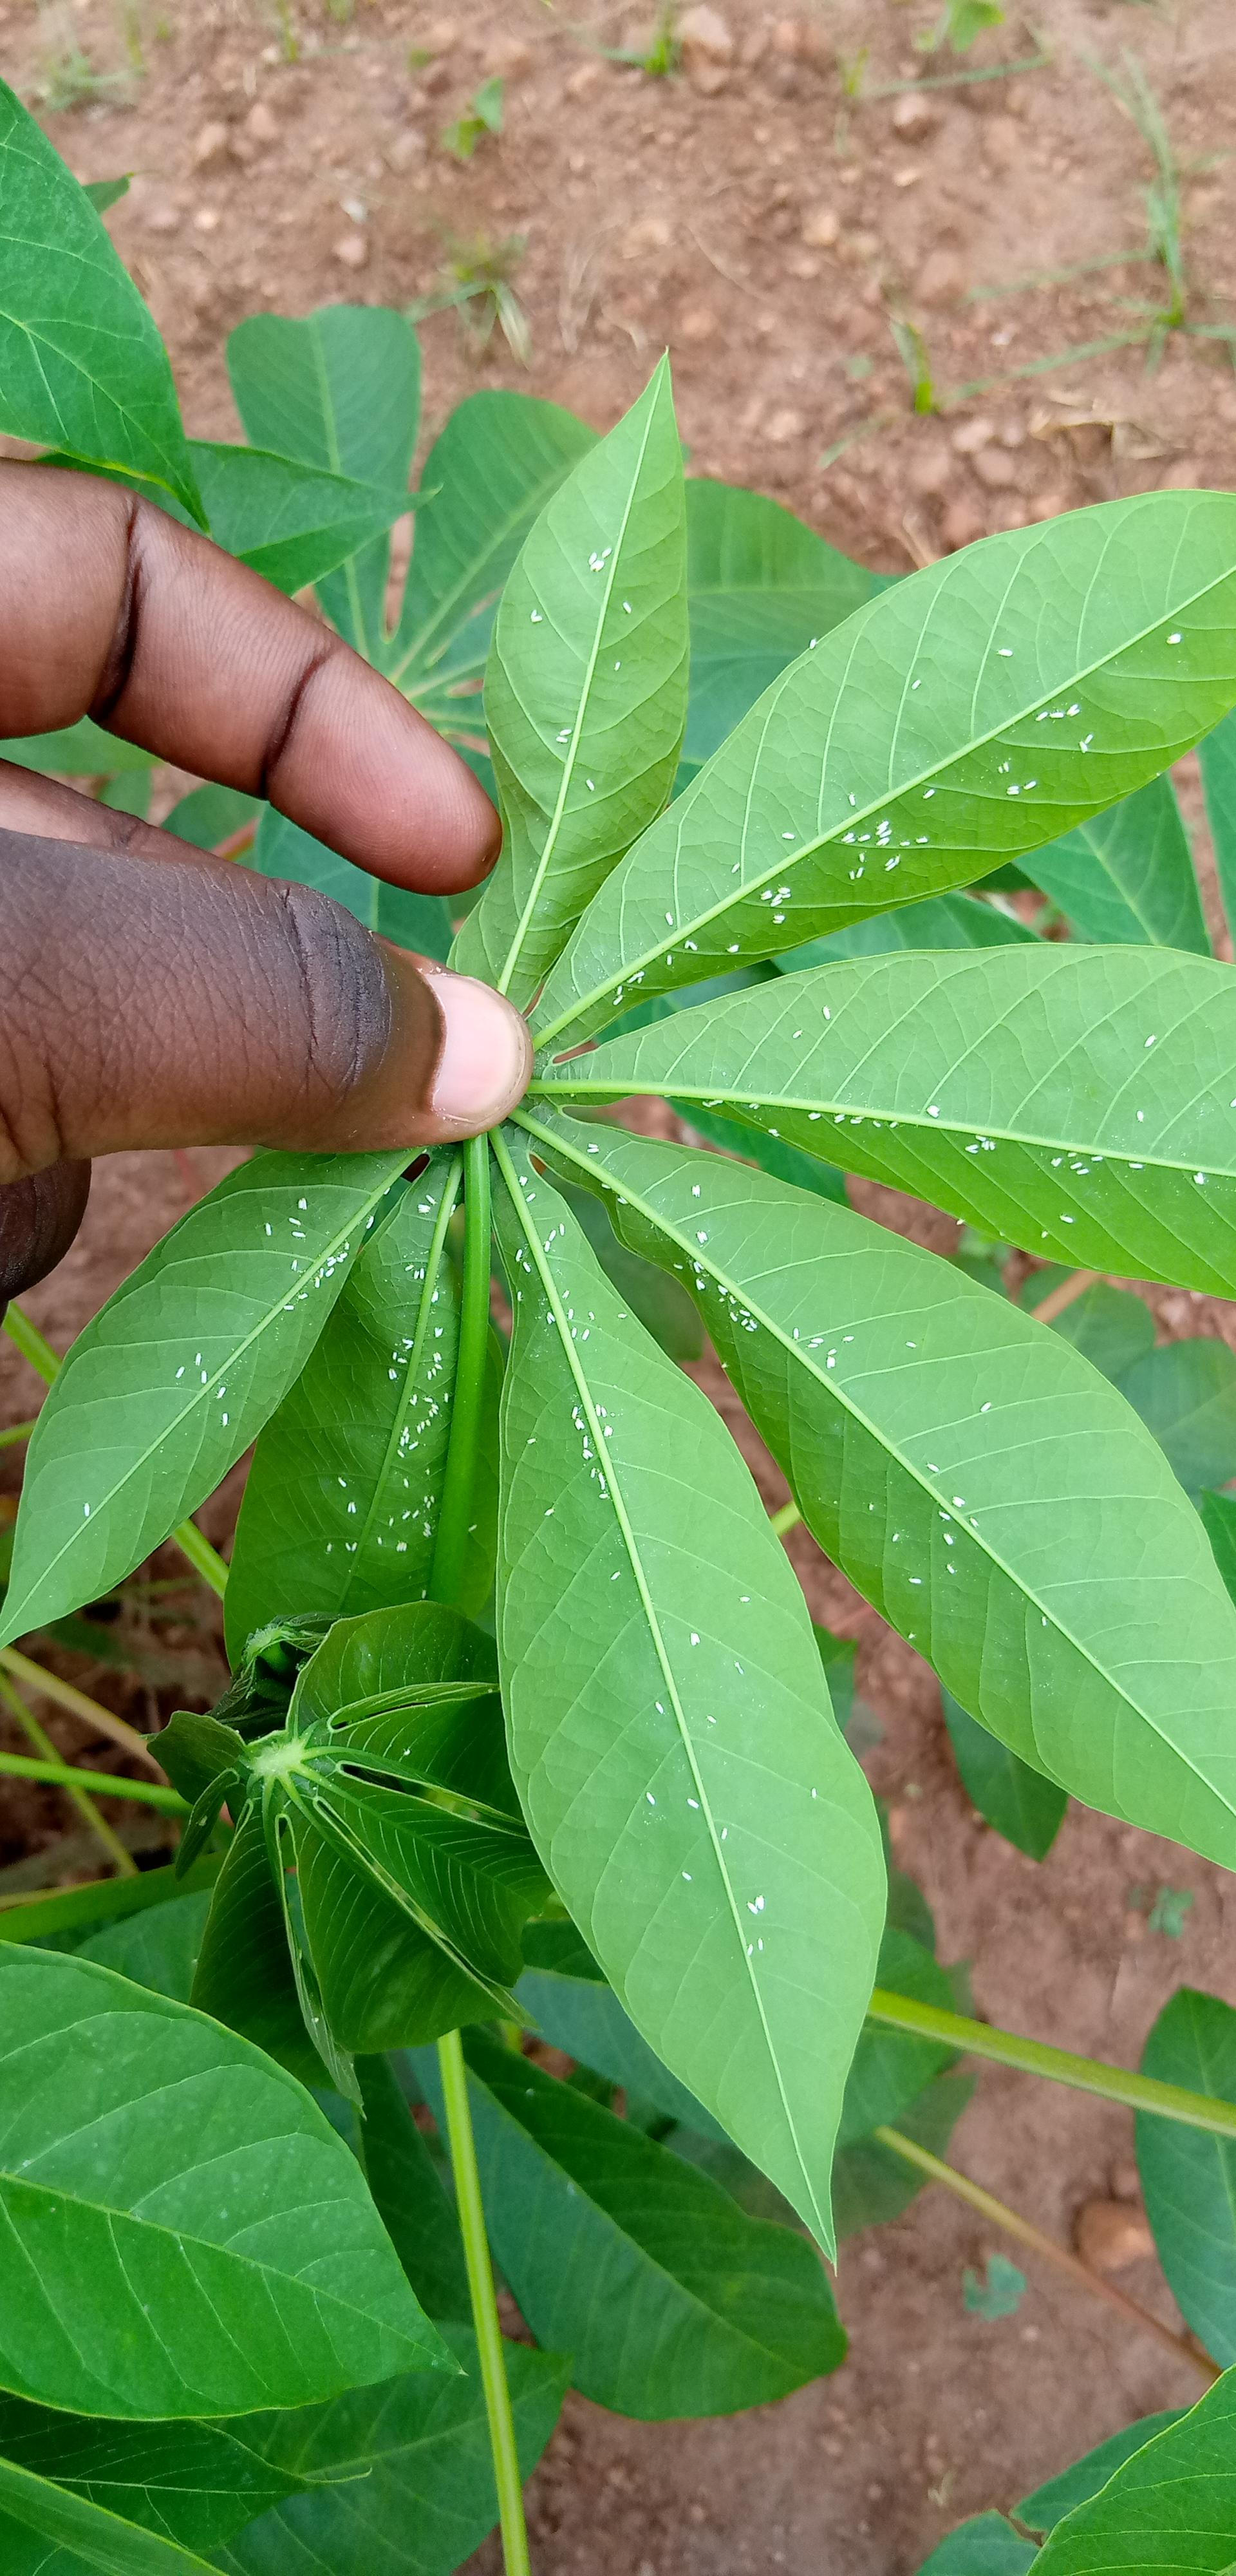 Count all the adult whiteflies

269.